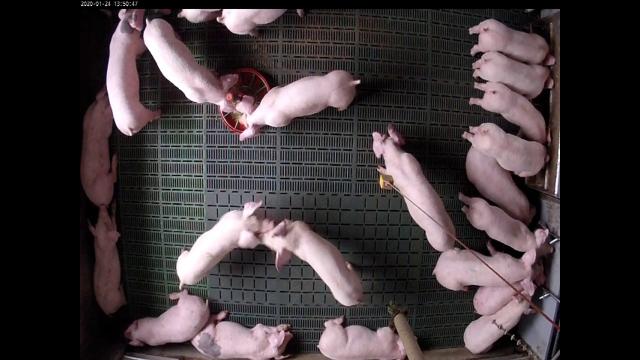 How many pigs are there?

22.